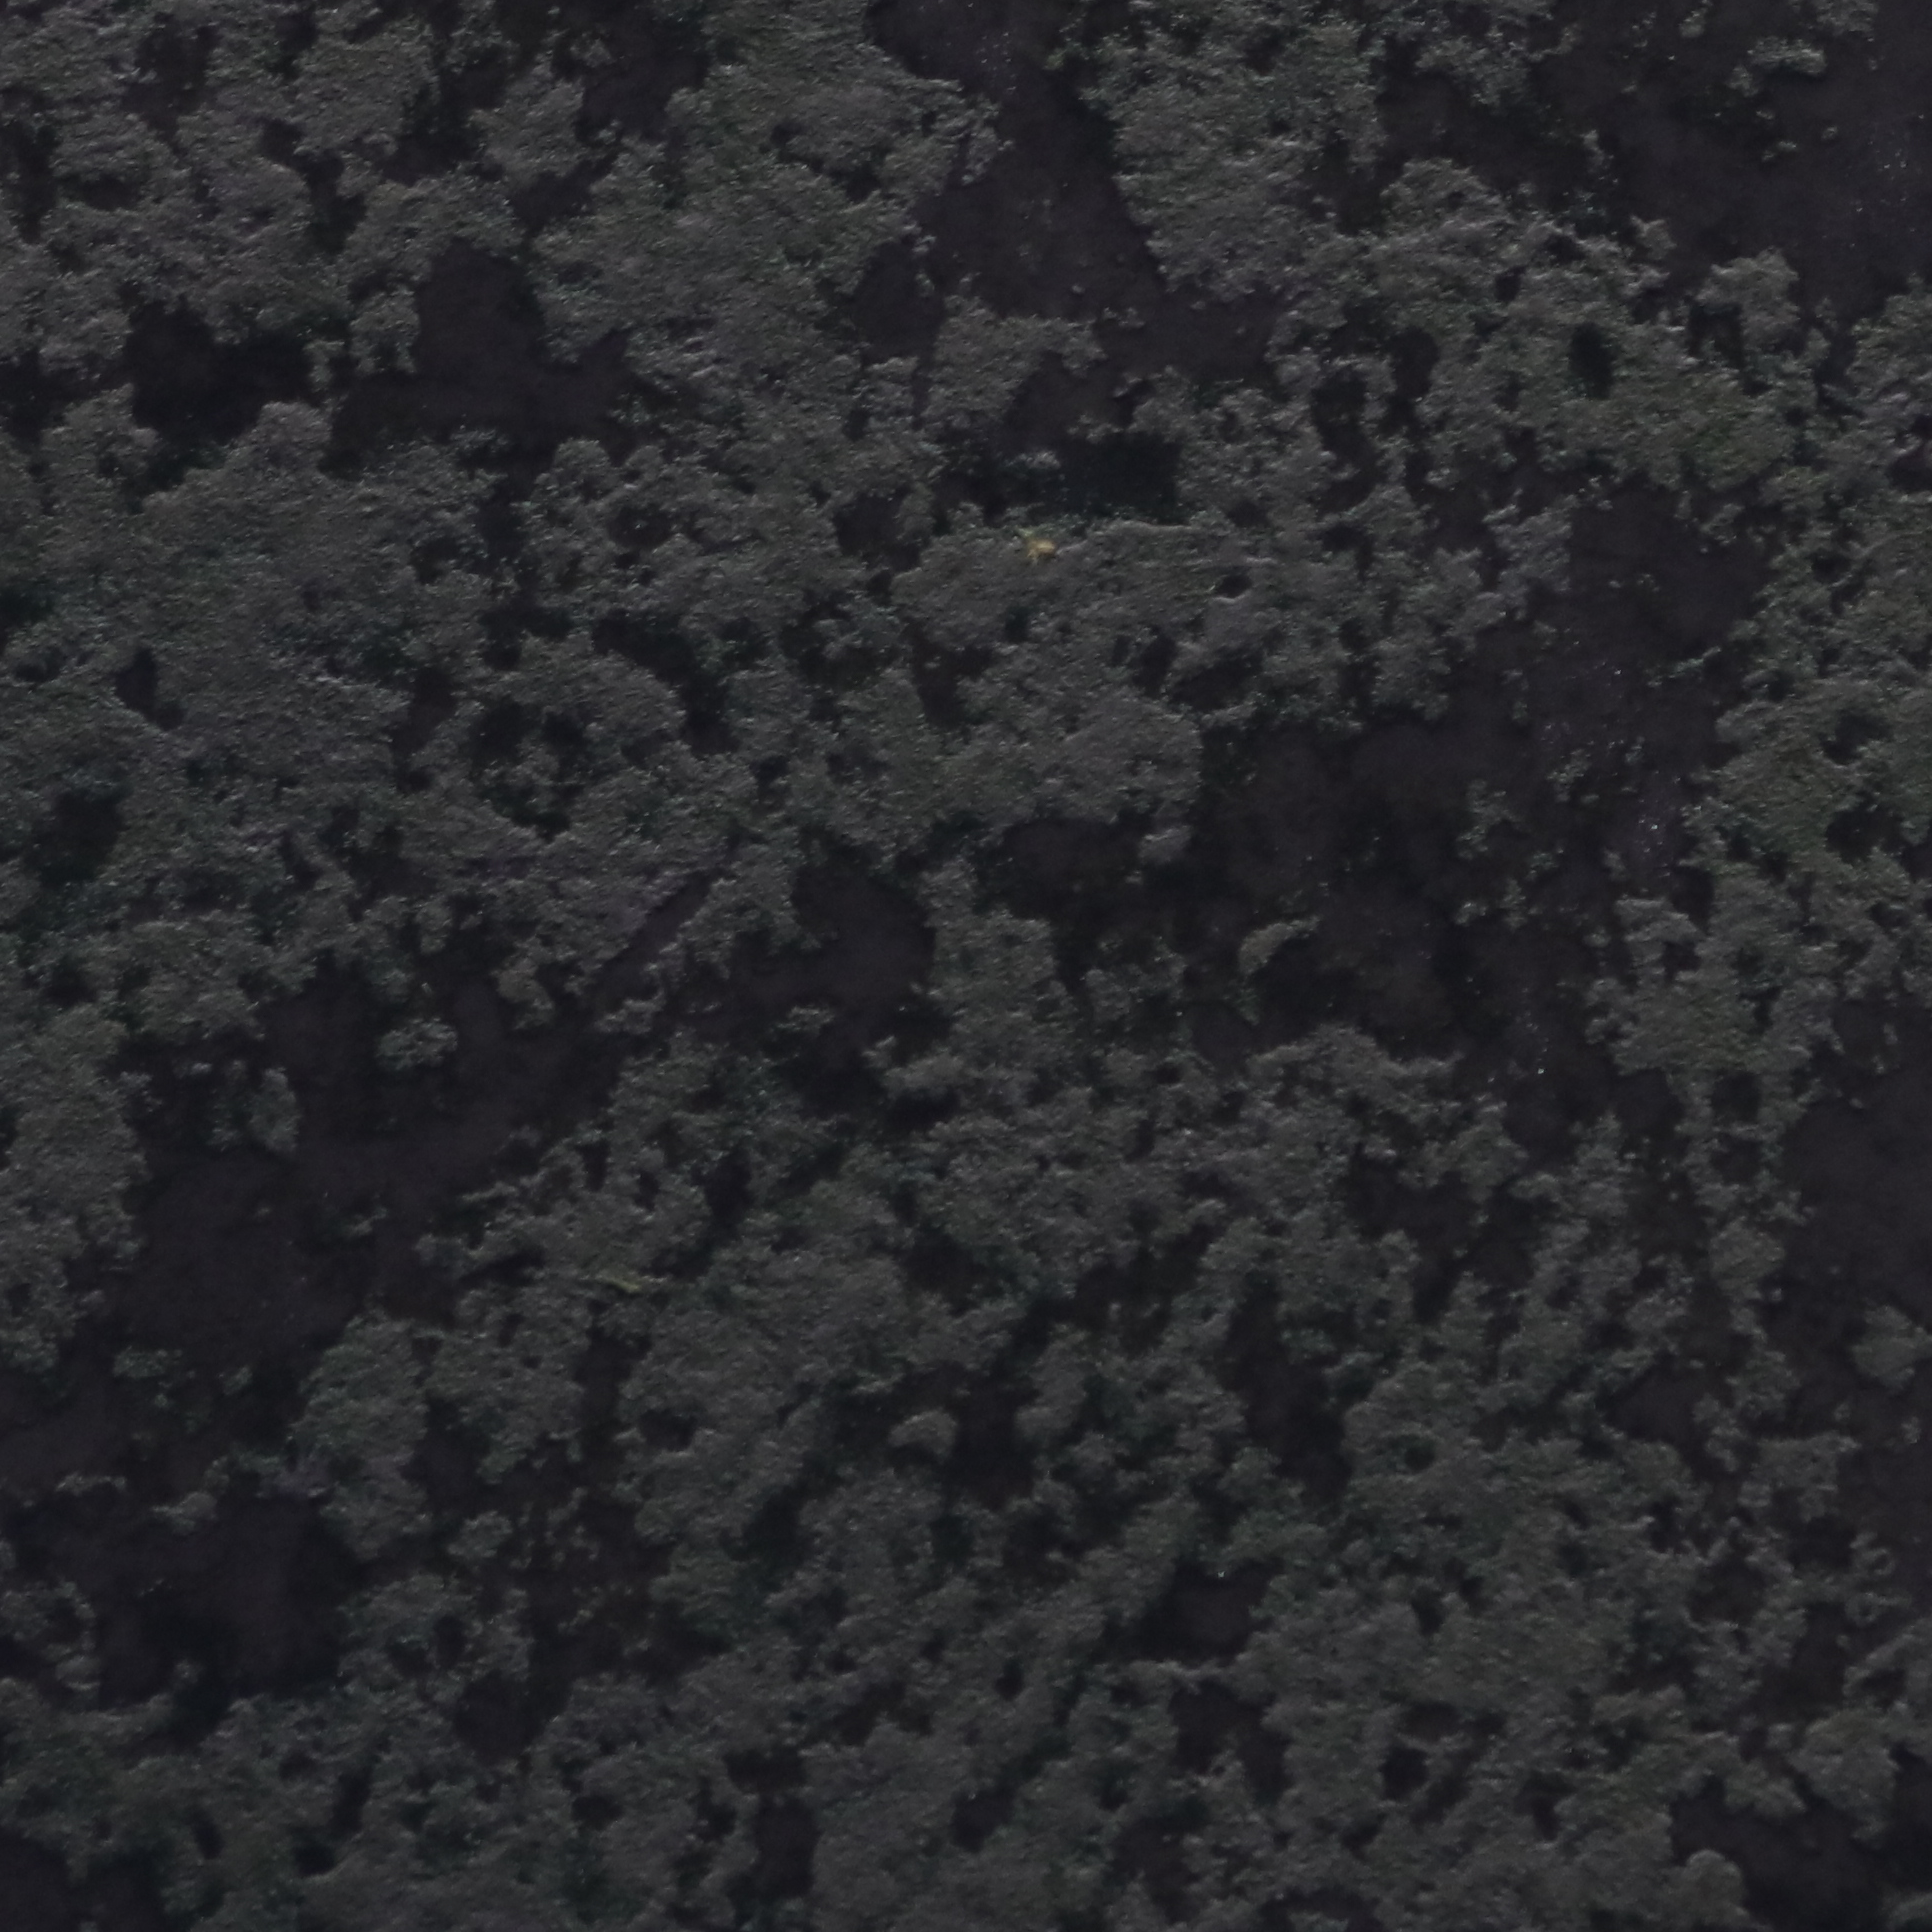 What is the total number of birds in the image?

0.